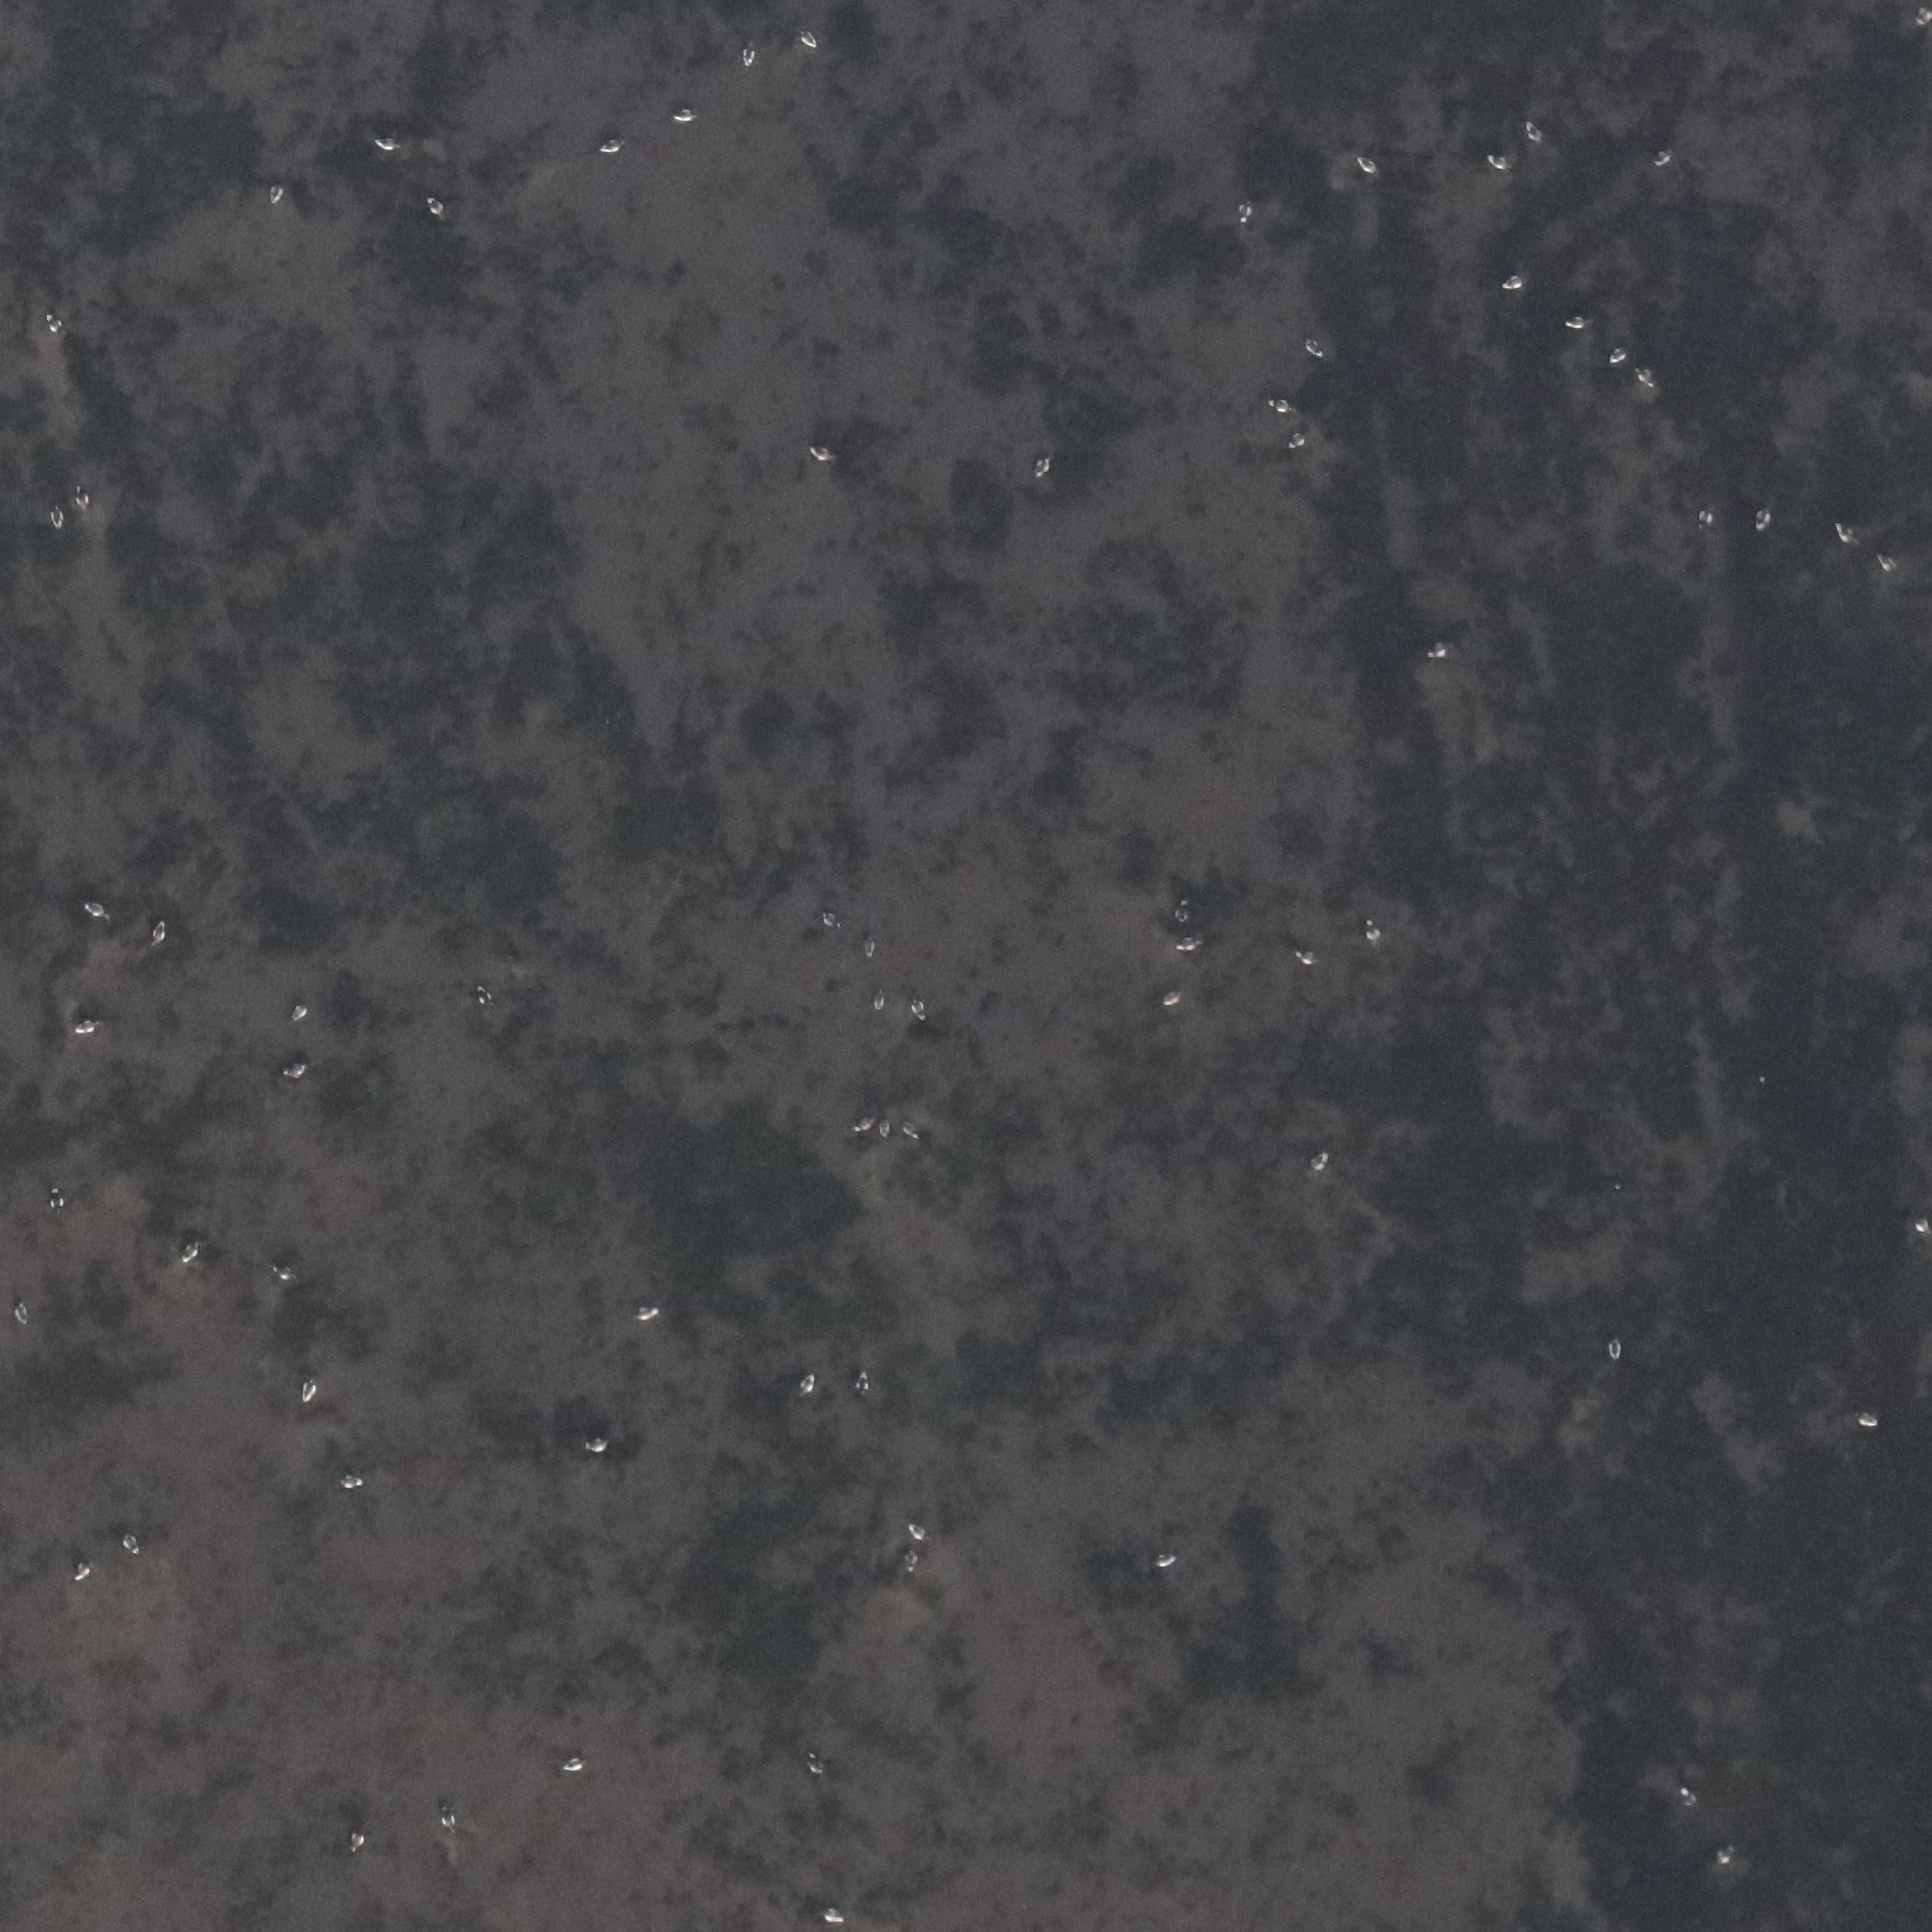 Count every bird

74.